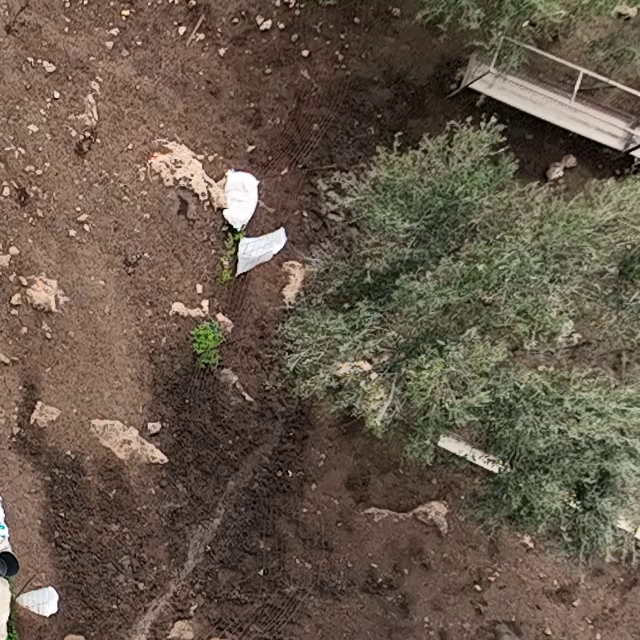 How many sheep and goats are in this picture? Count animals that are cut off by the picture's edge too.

0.